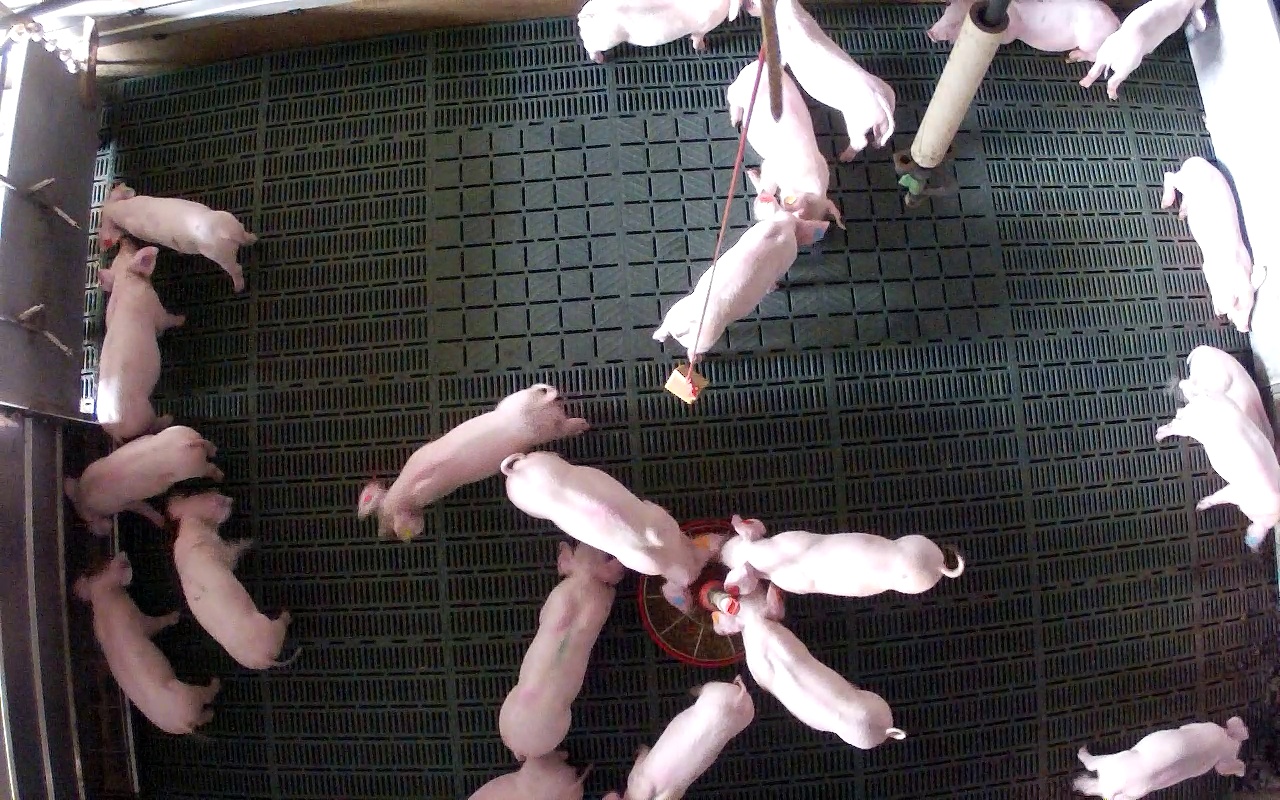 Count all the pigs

22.